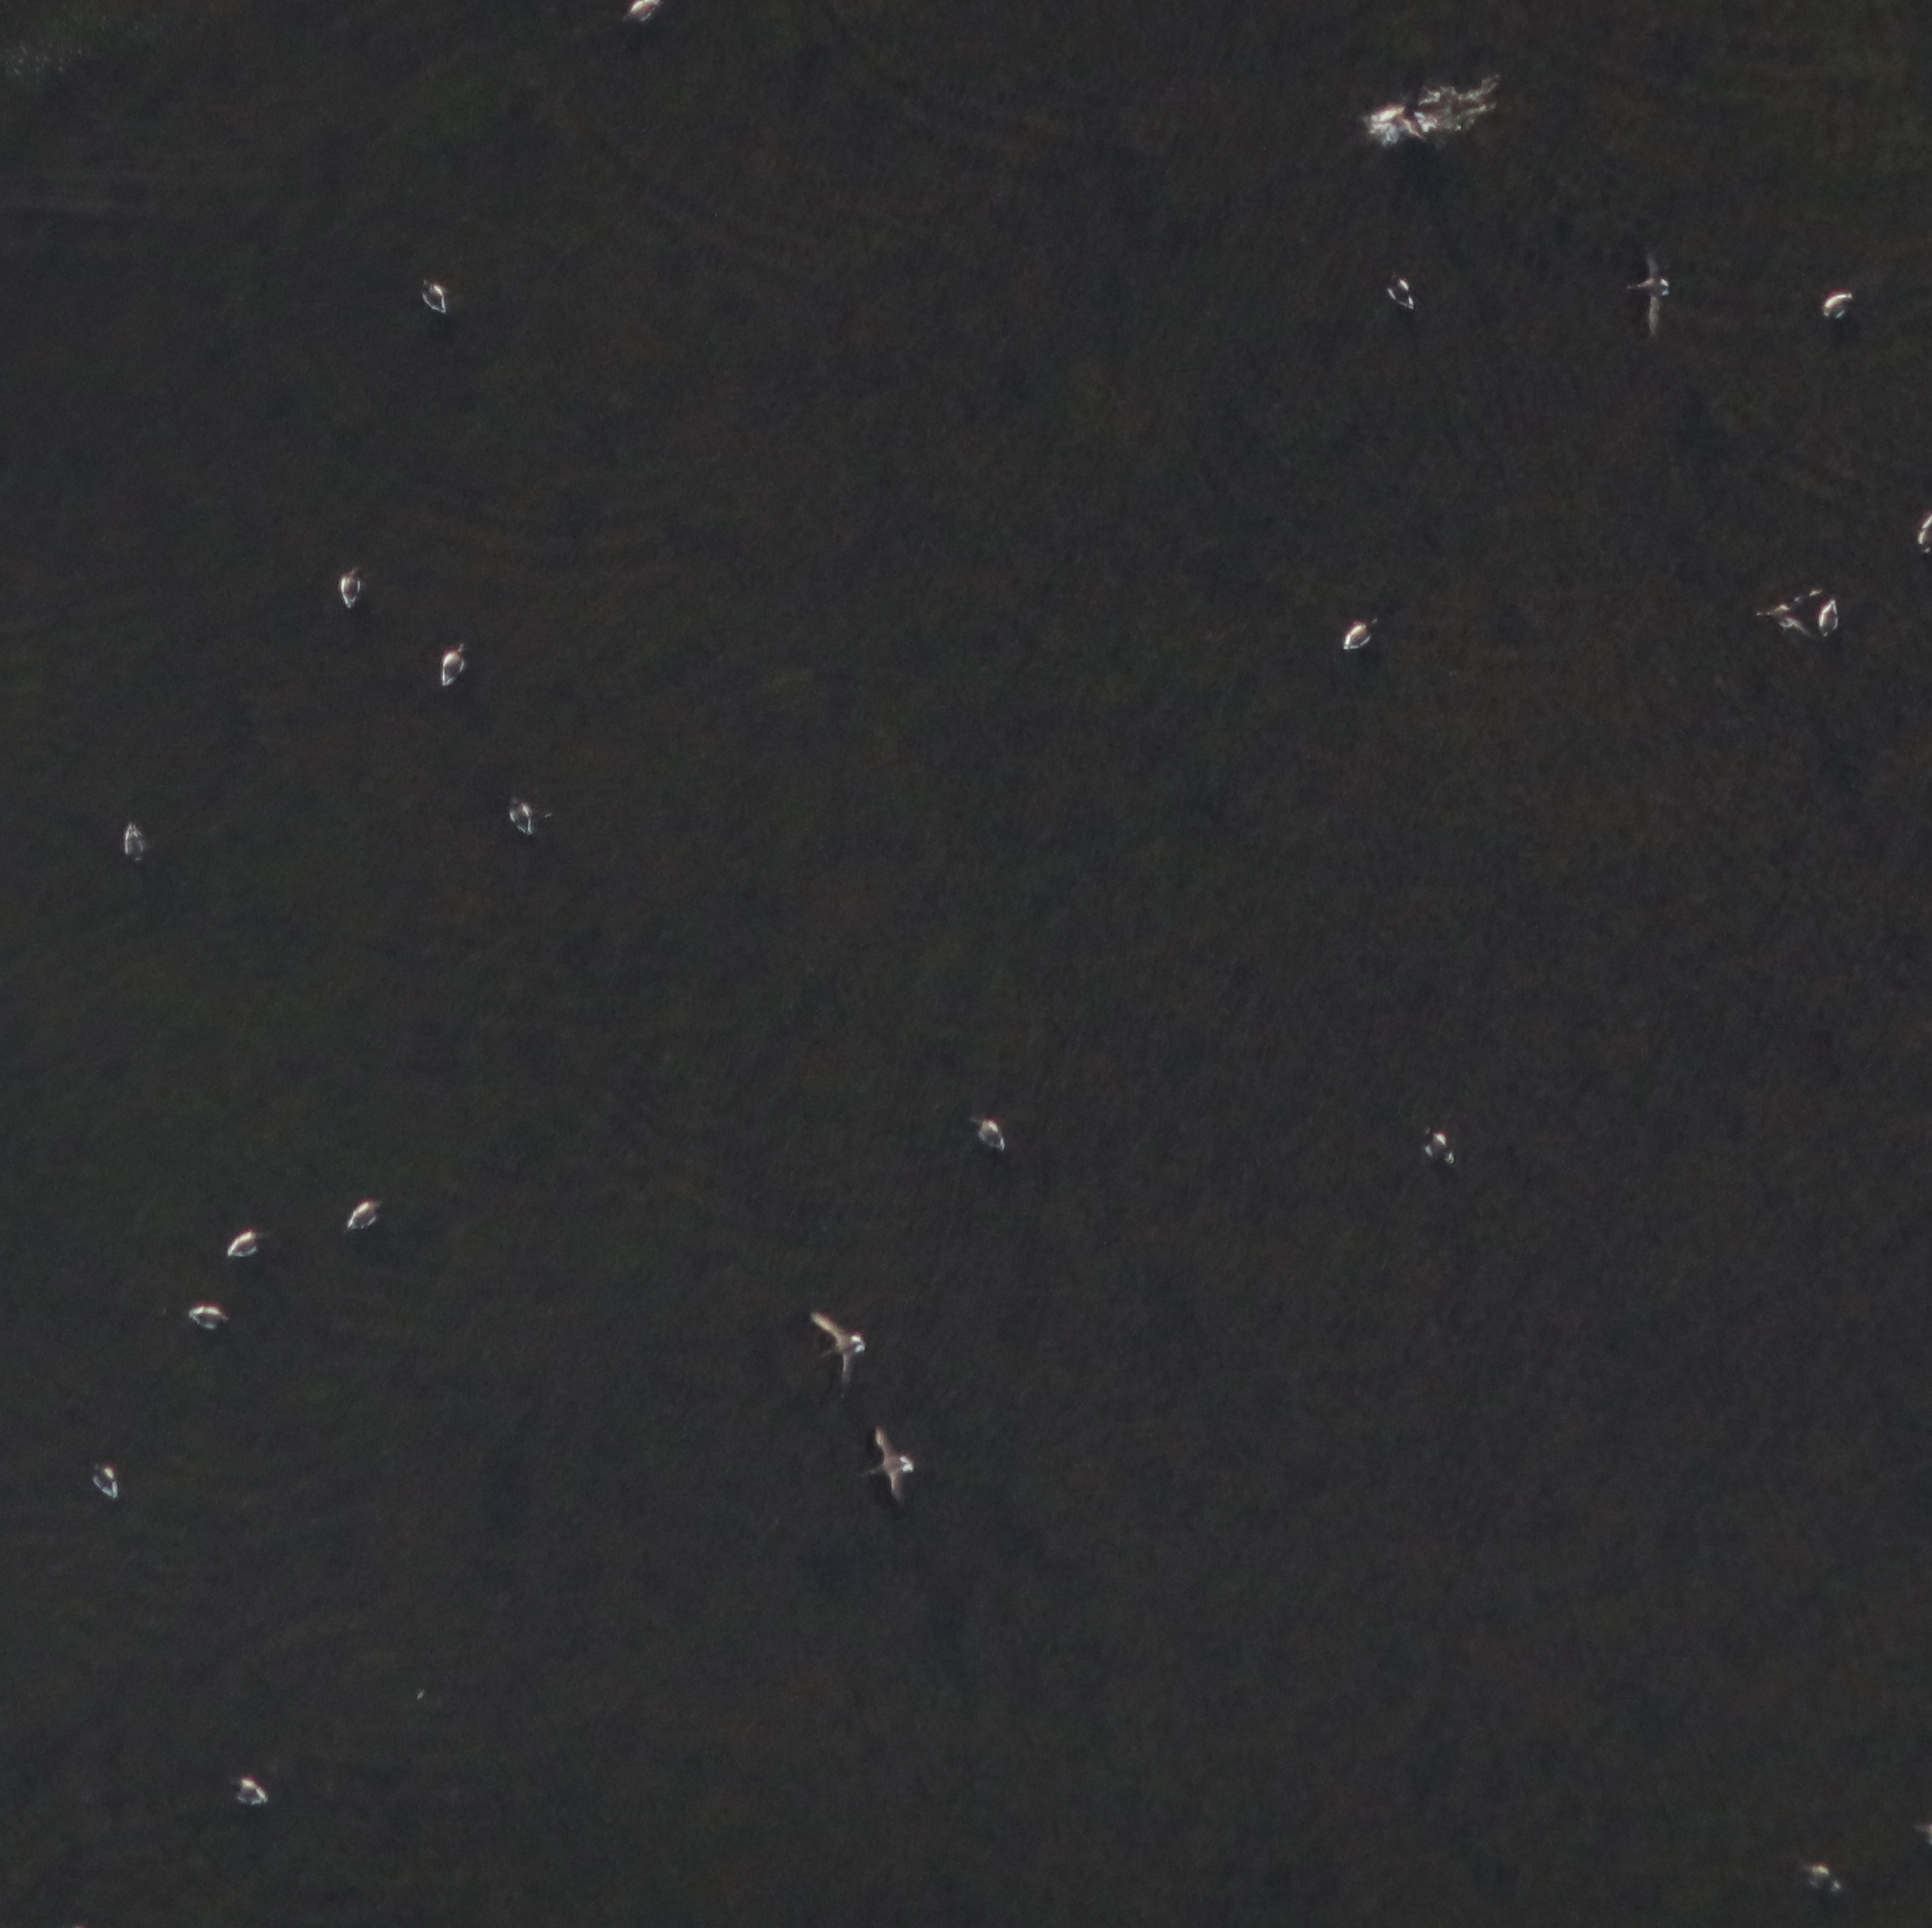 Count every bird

23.